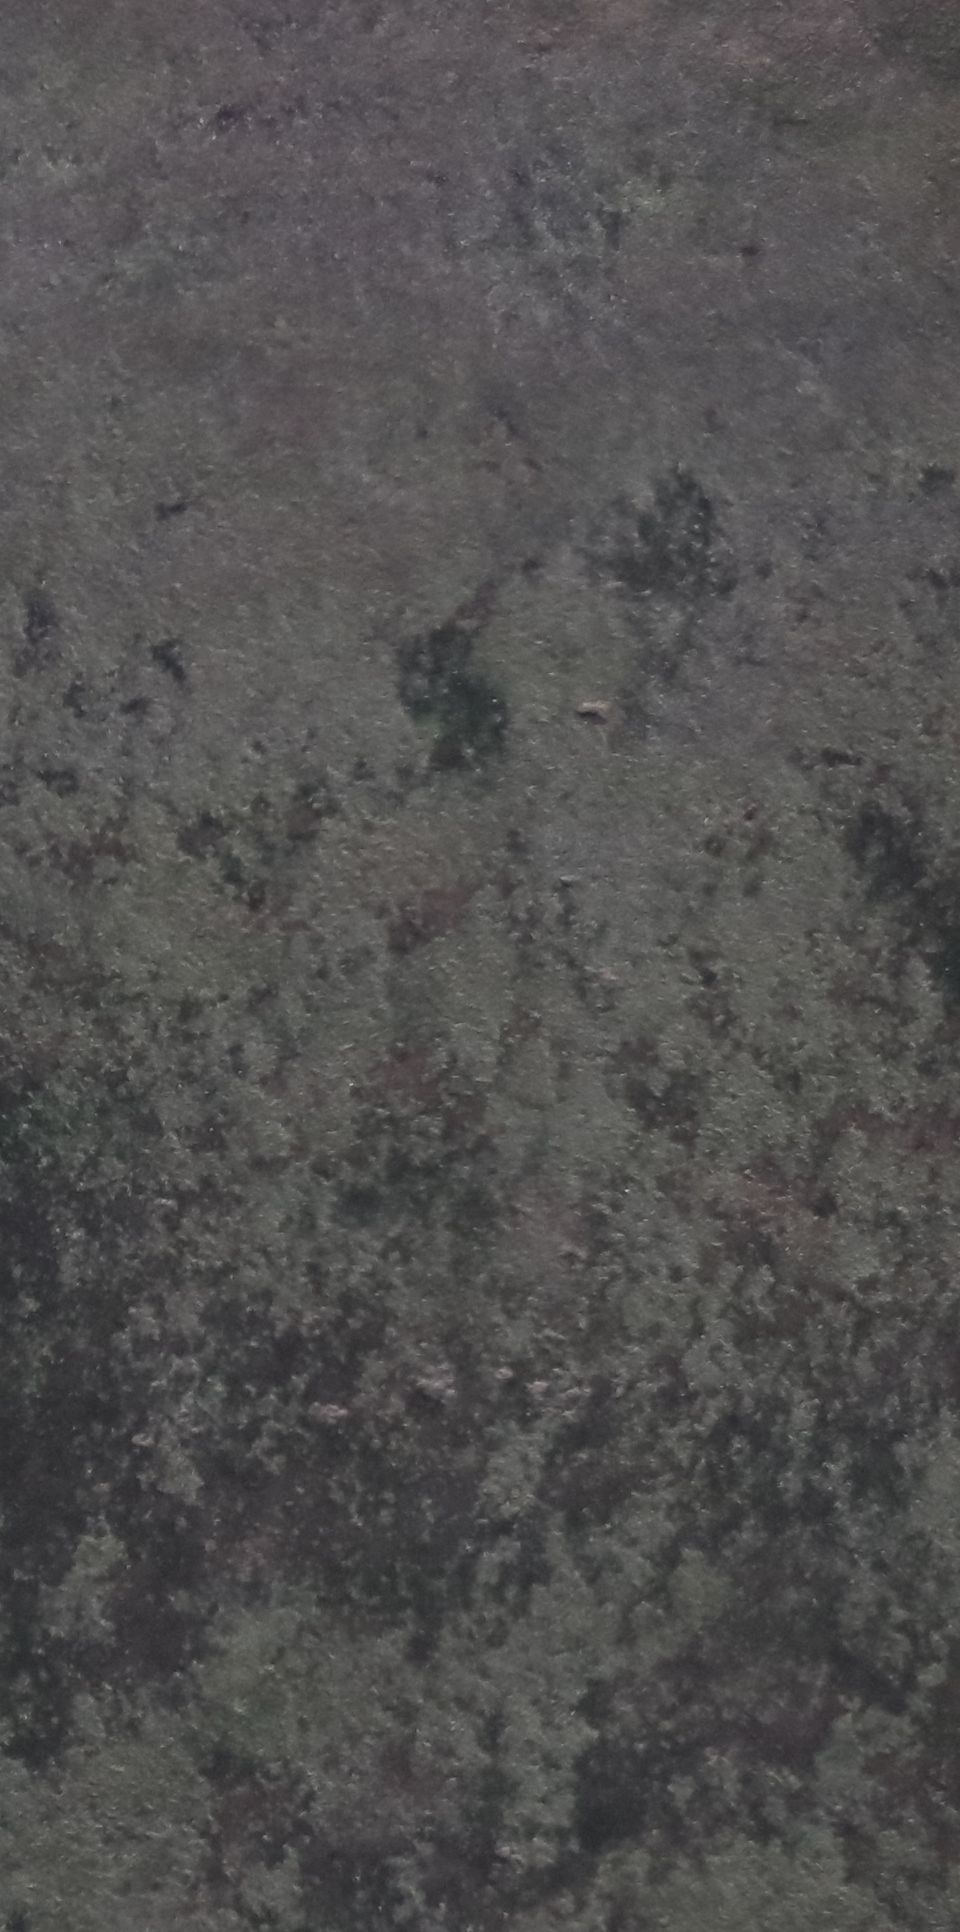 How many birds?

0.